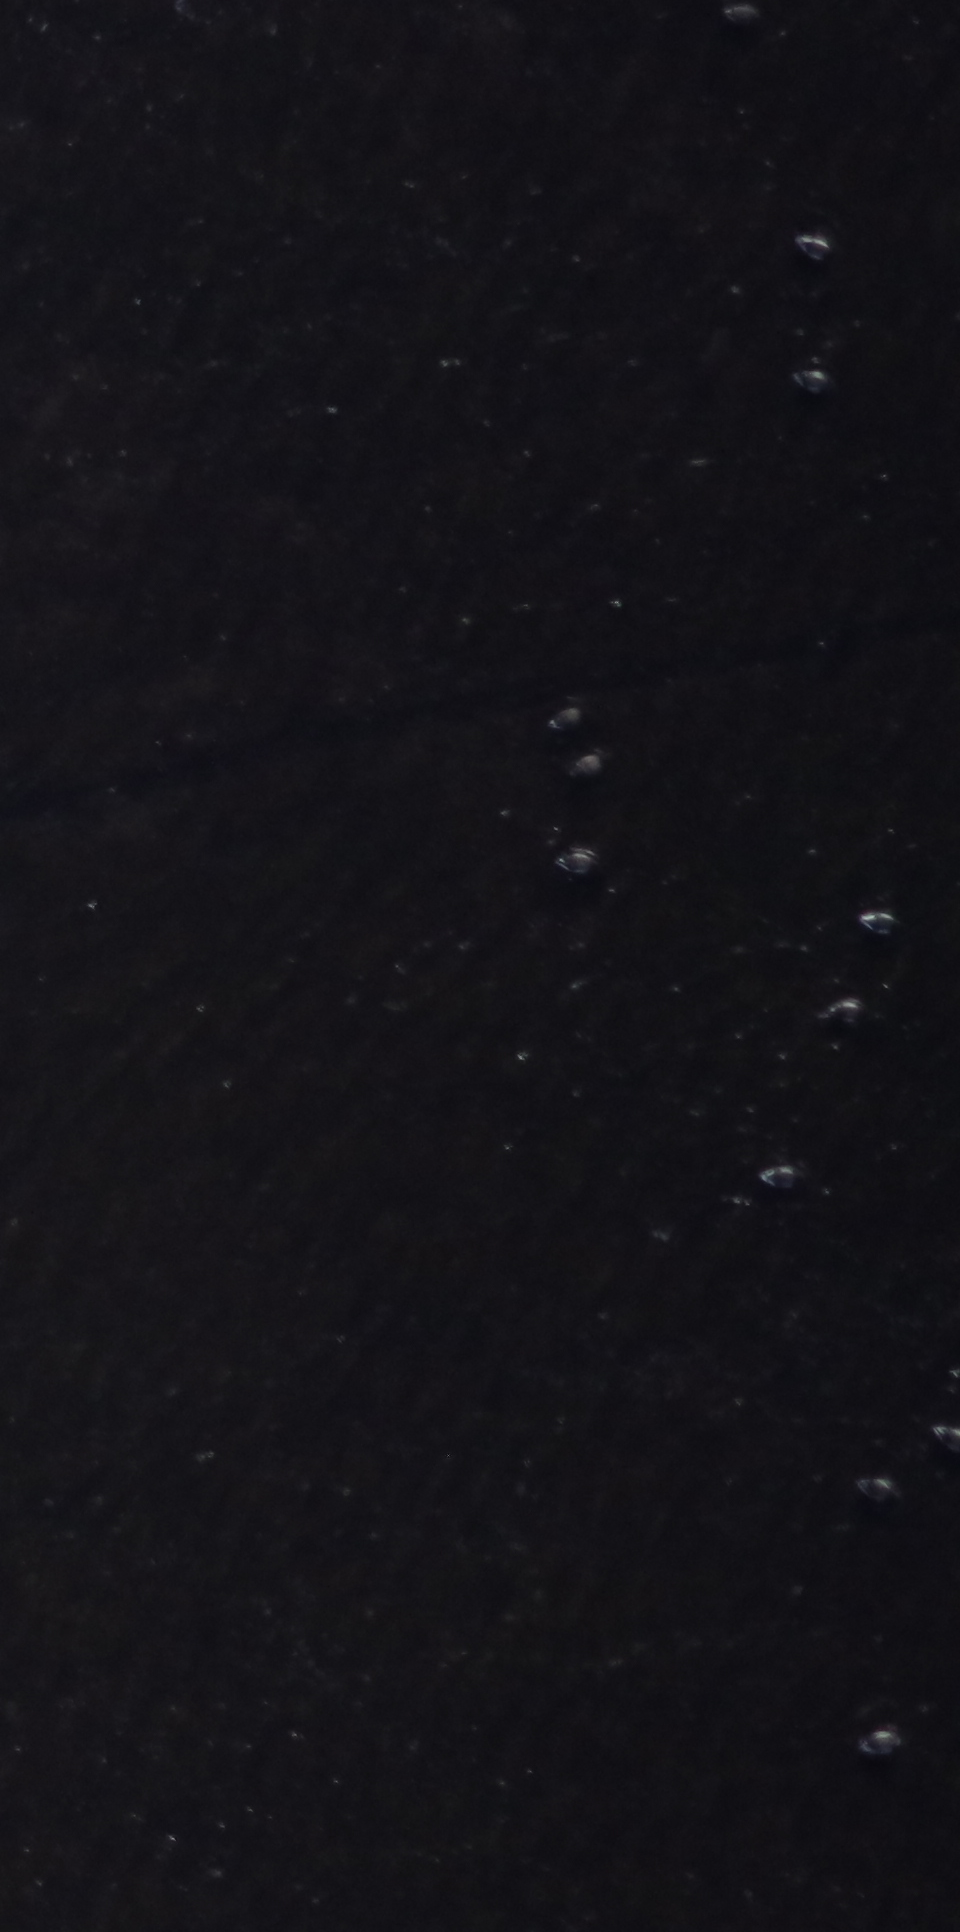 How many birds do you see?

11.